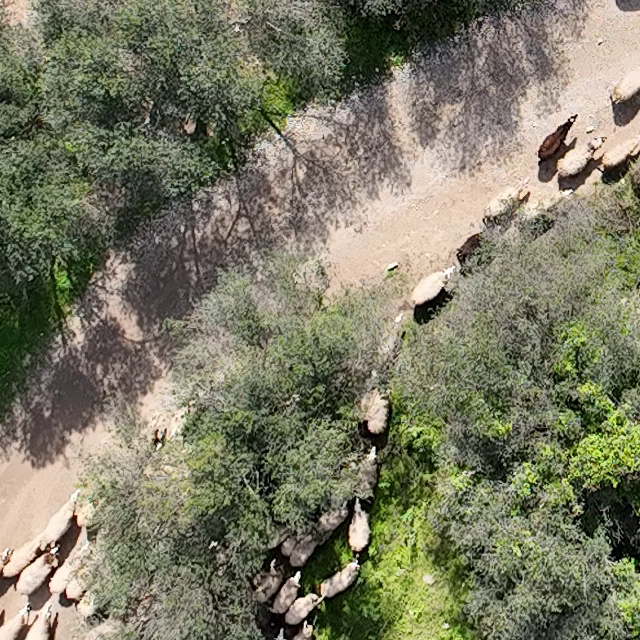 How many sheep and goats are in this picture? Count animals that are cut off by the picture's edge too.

33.